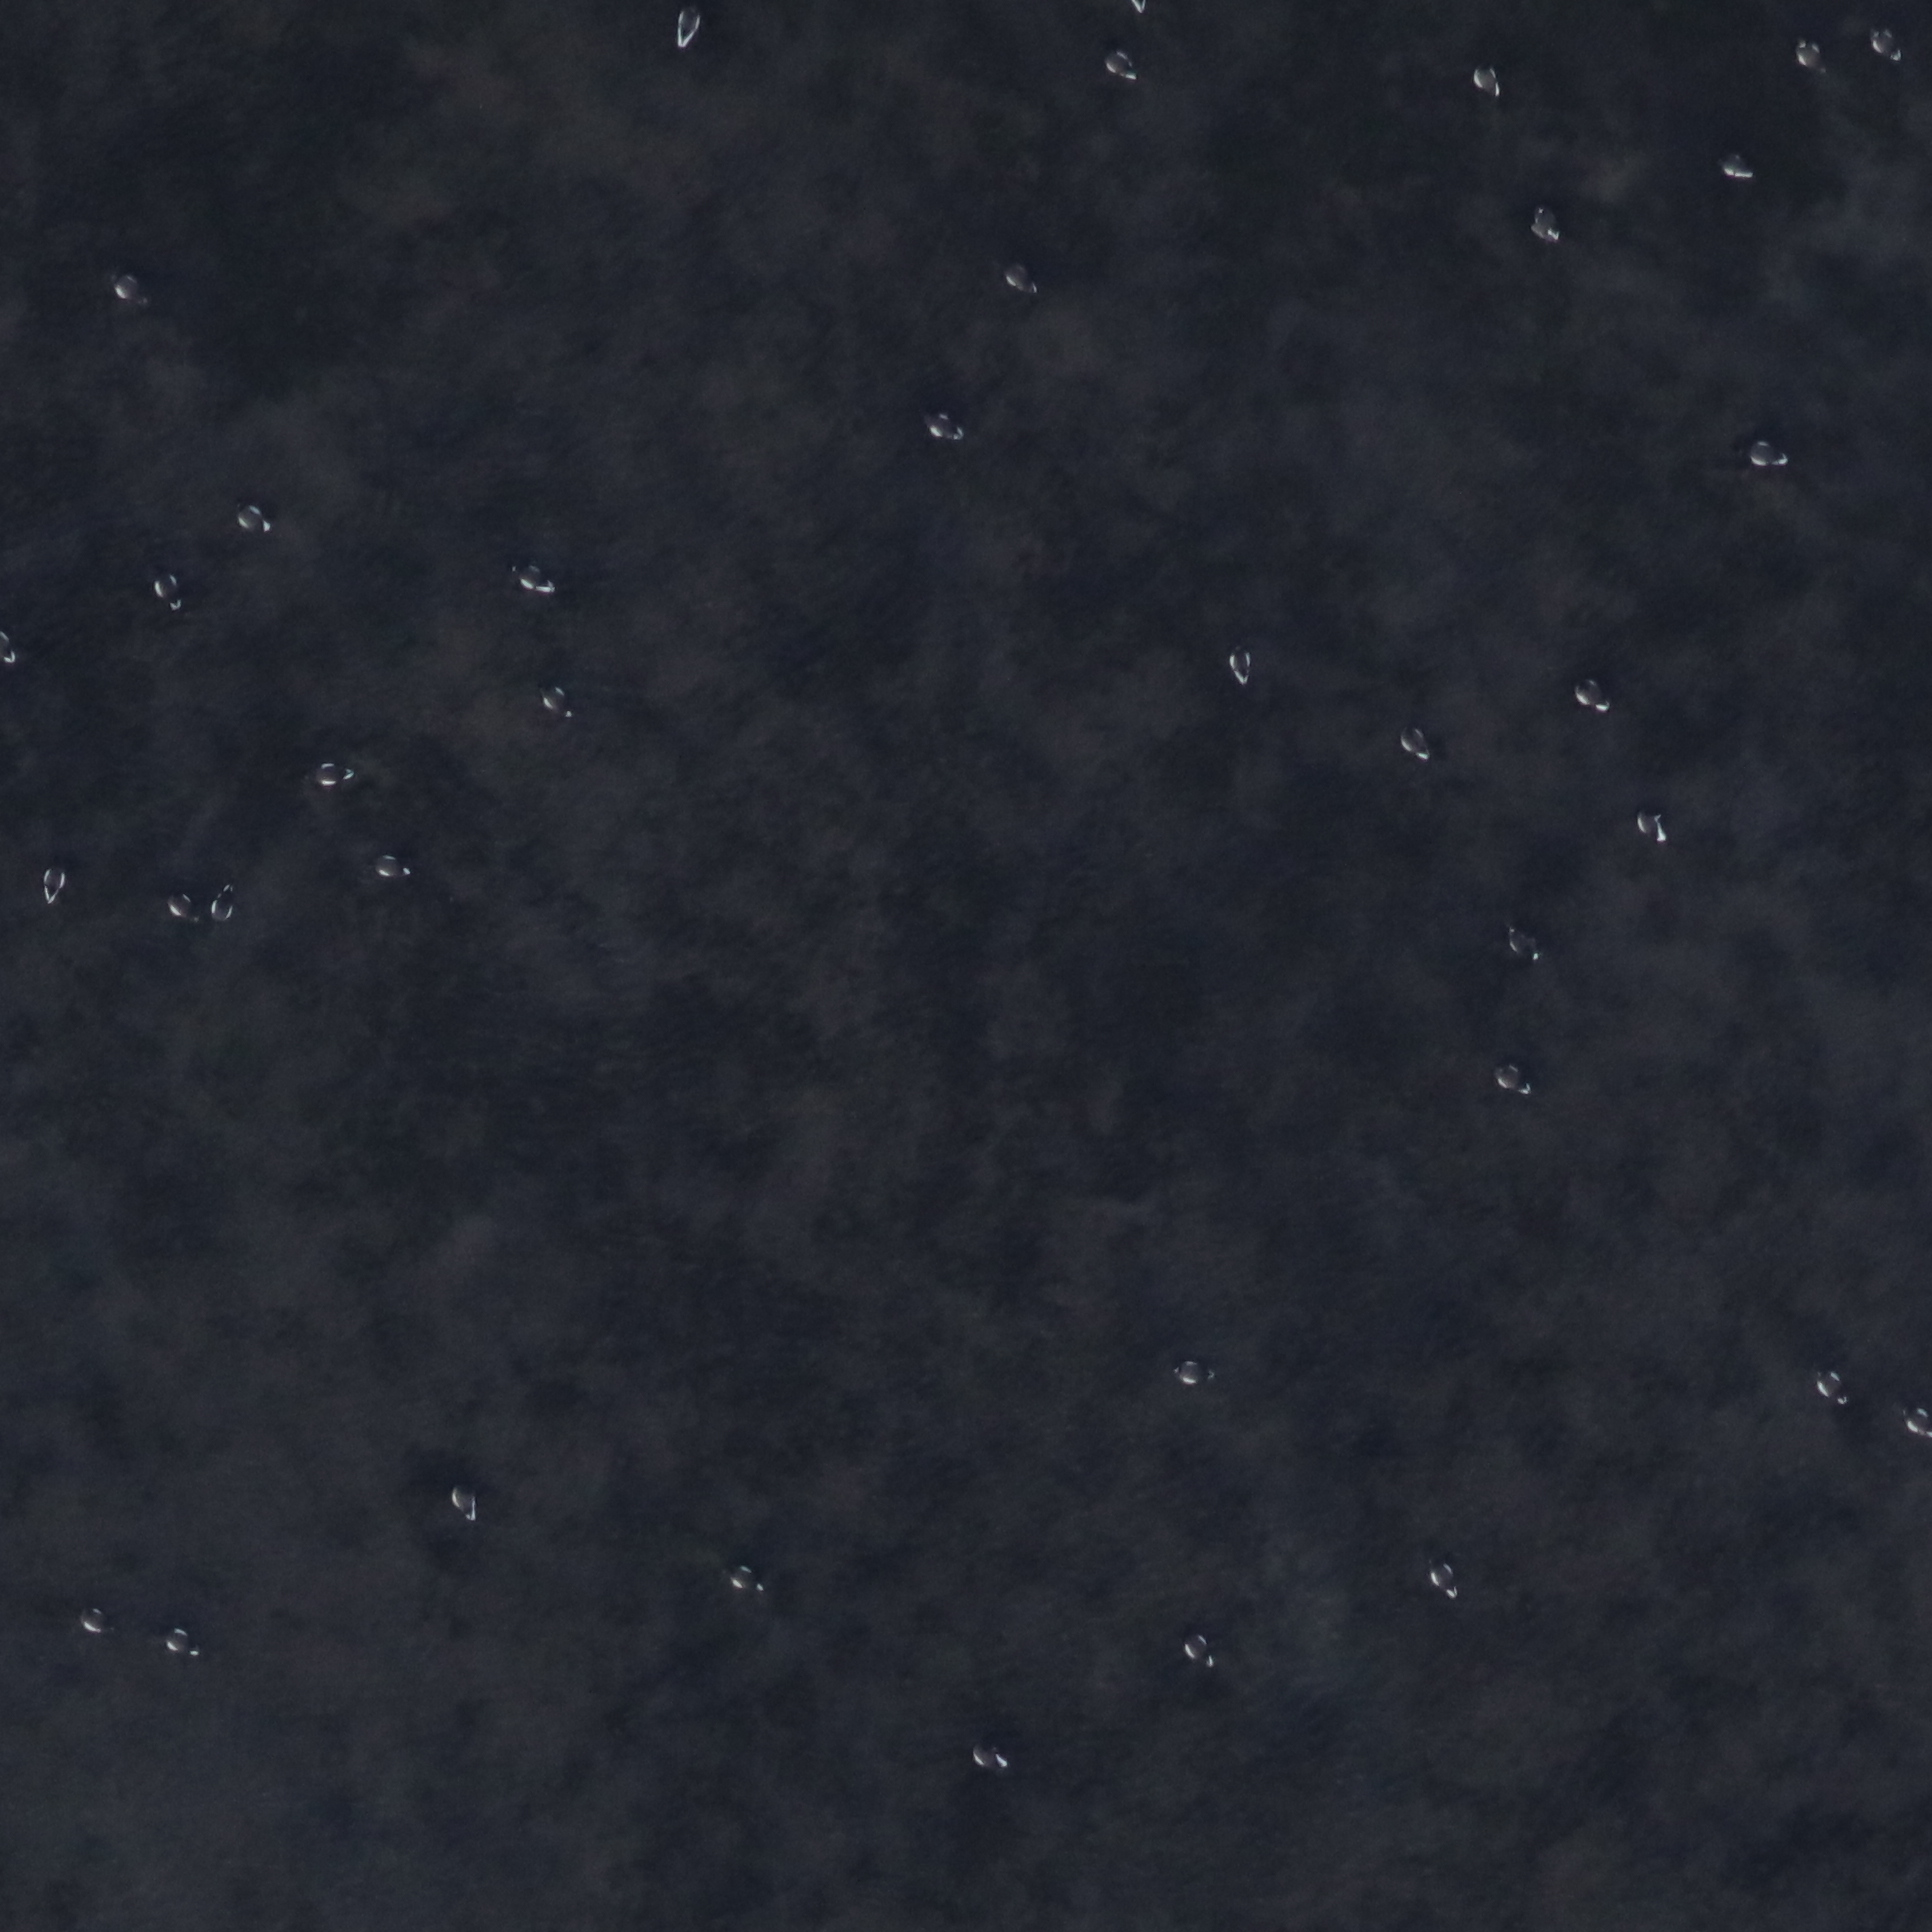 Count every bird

36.